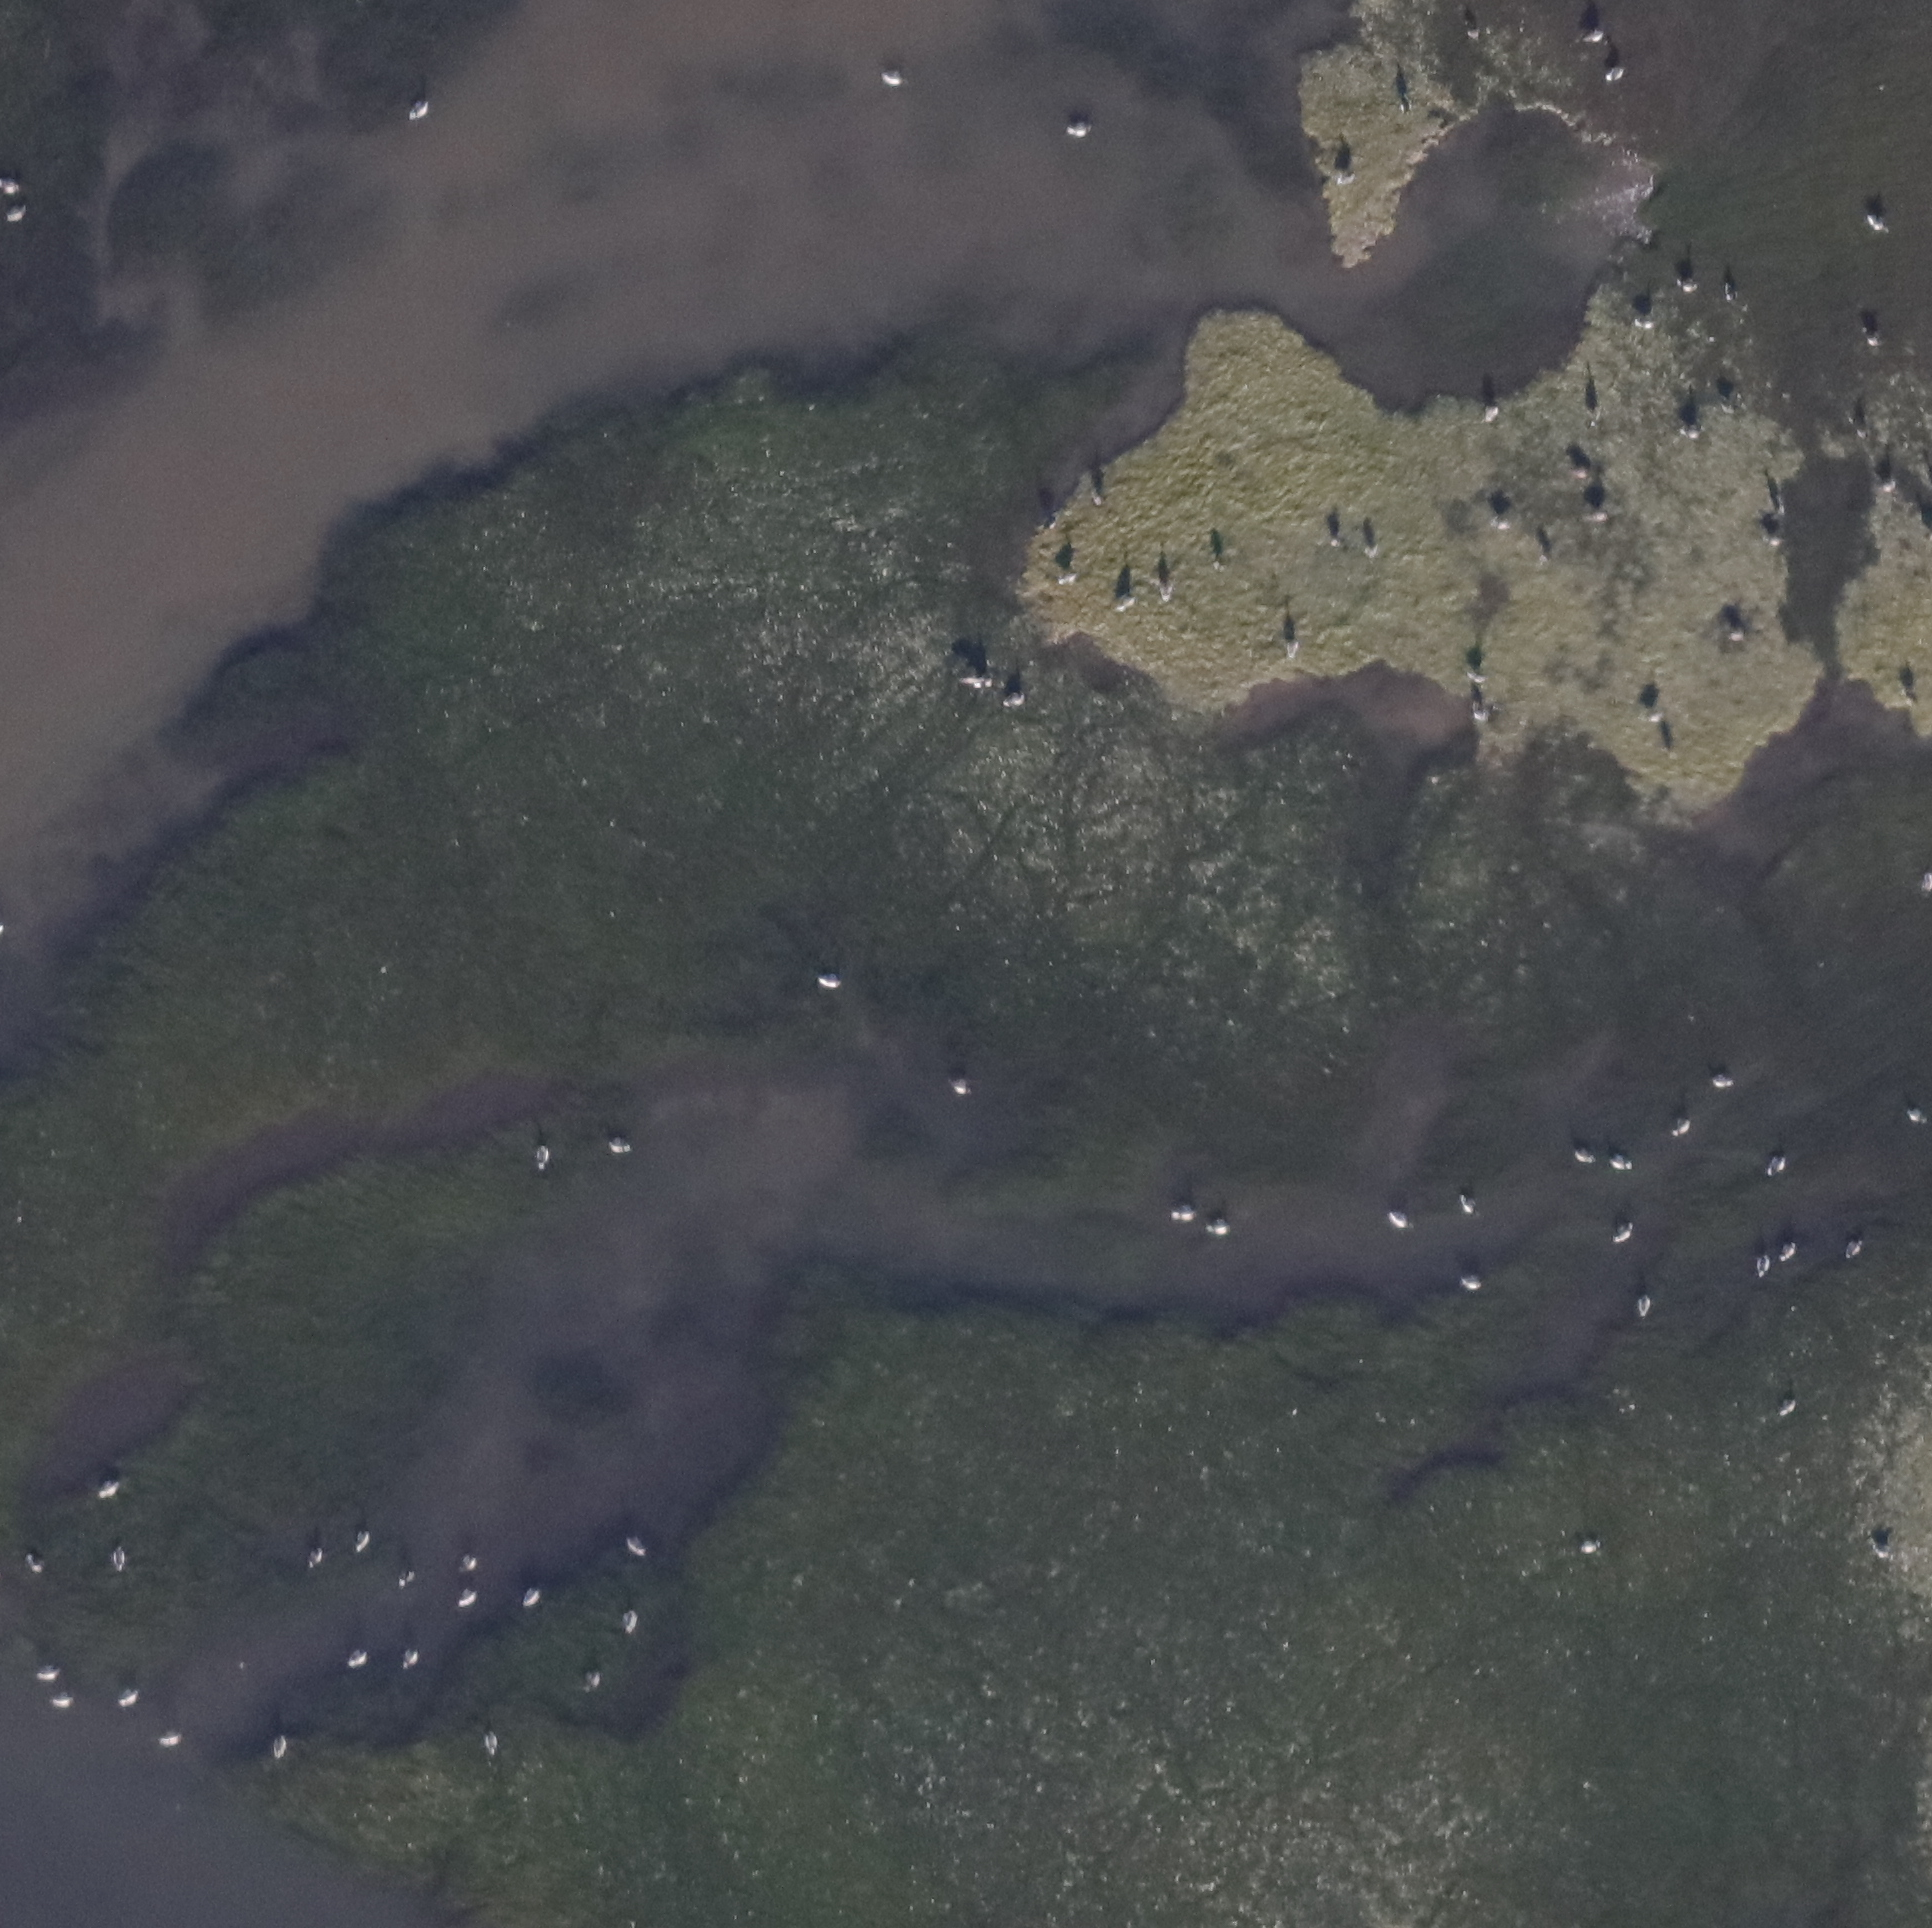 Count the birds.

87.